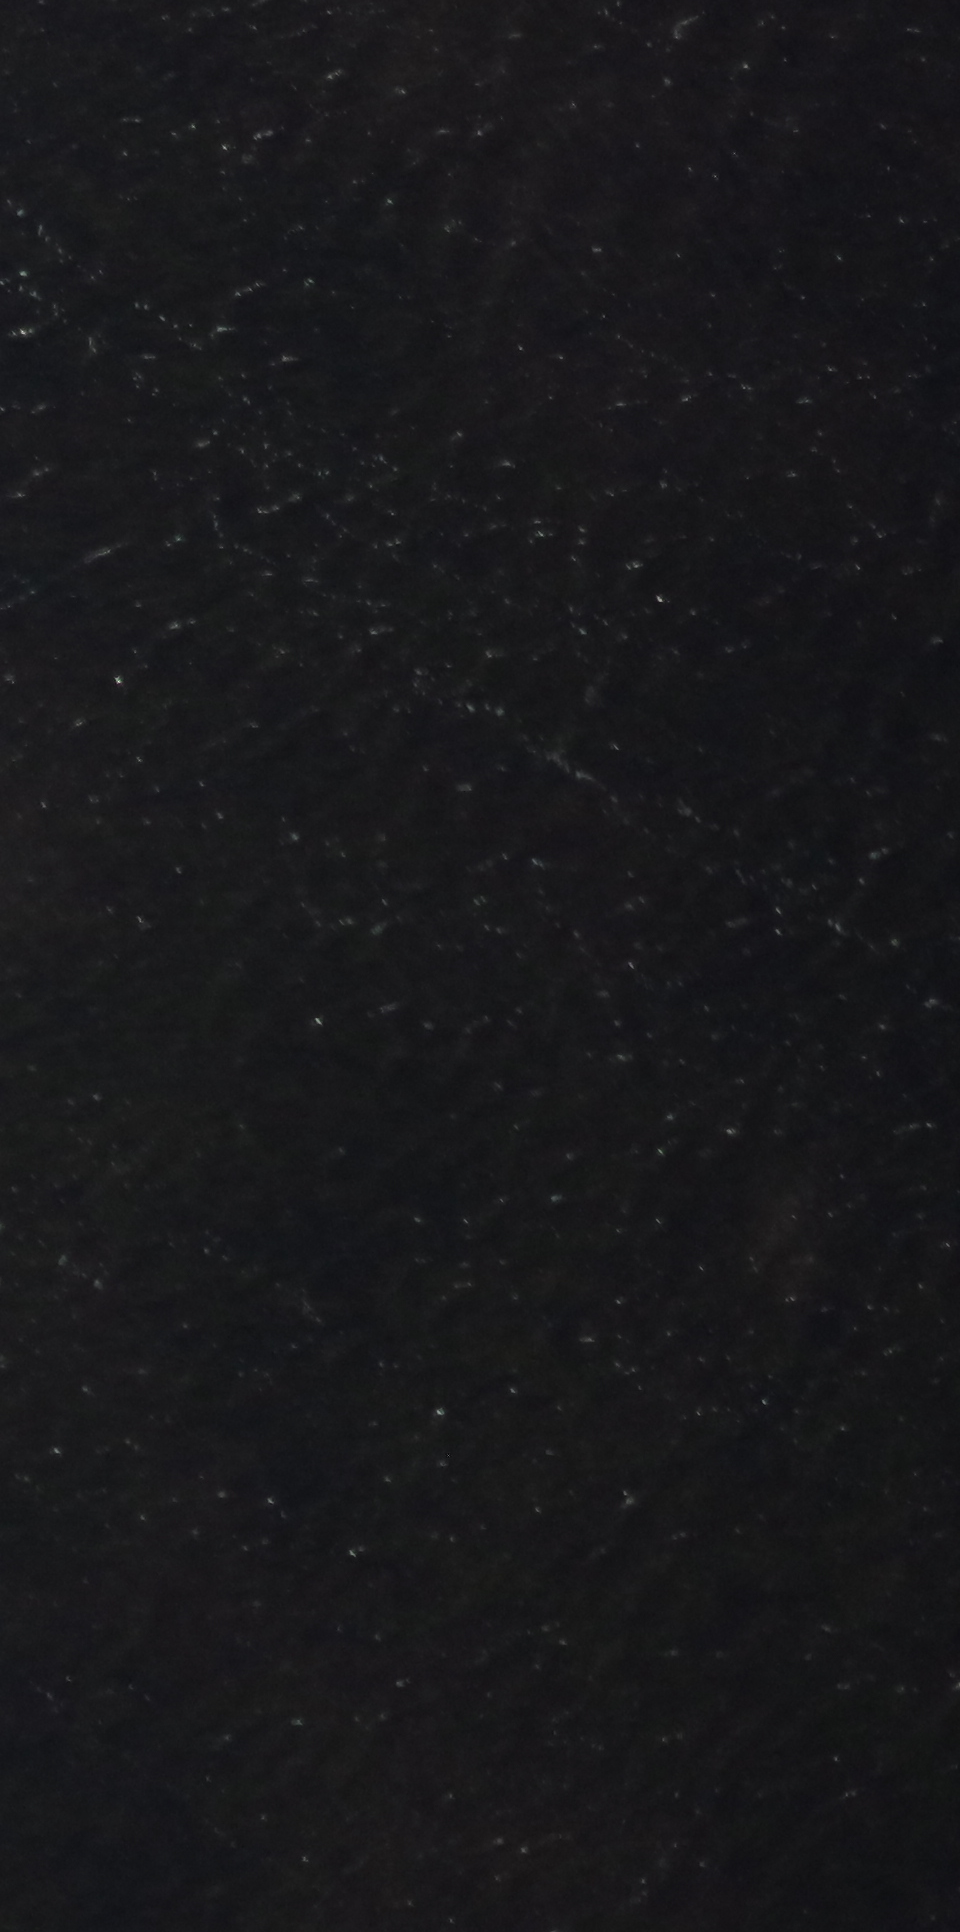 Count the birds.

0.